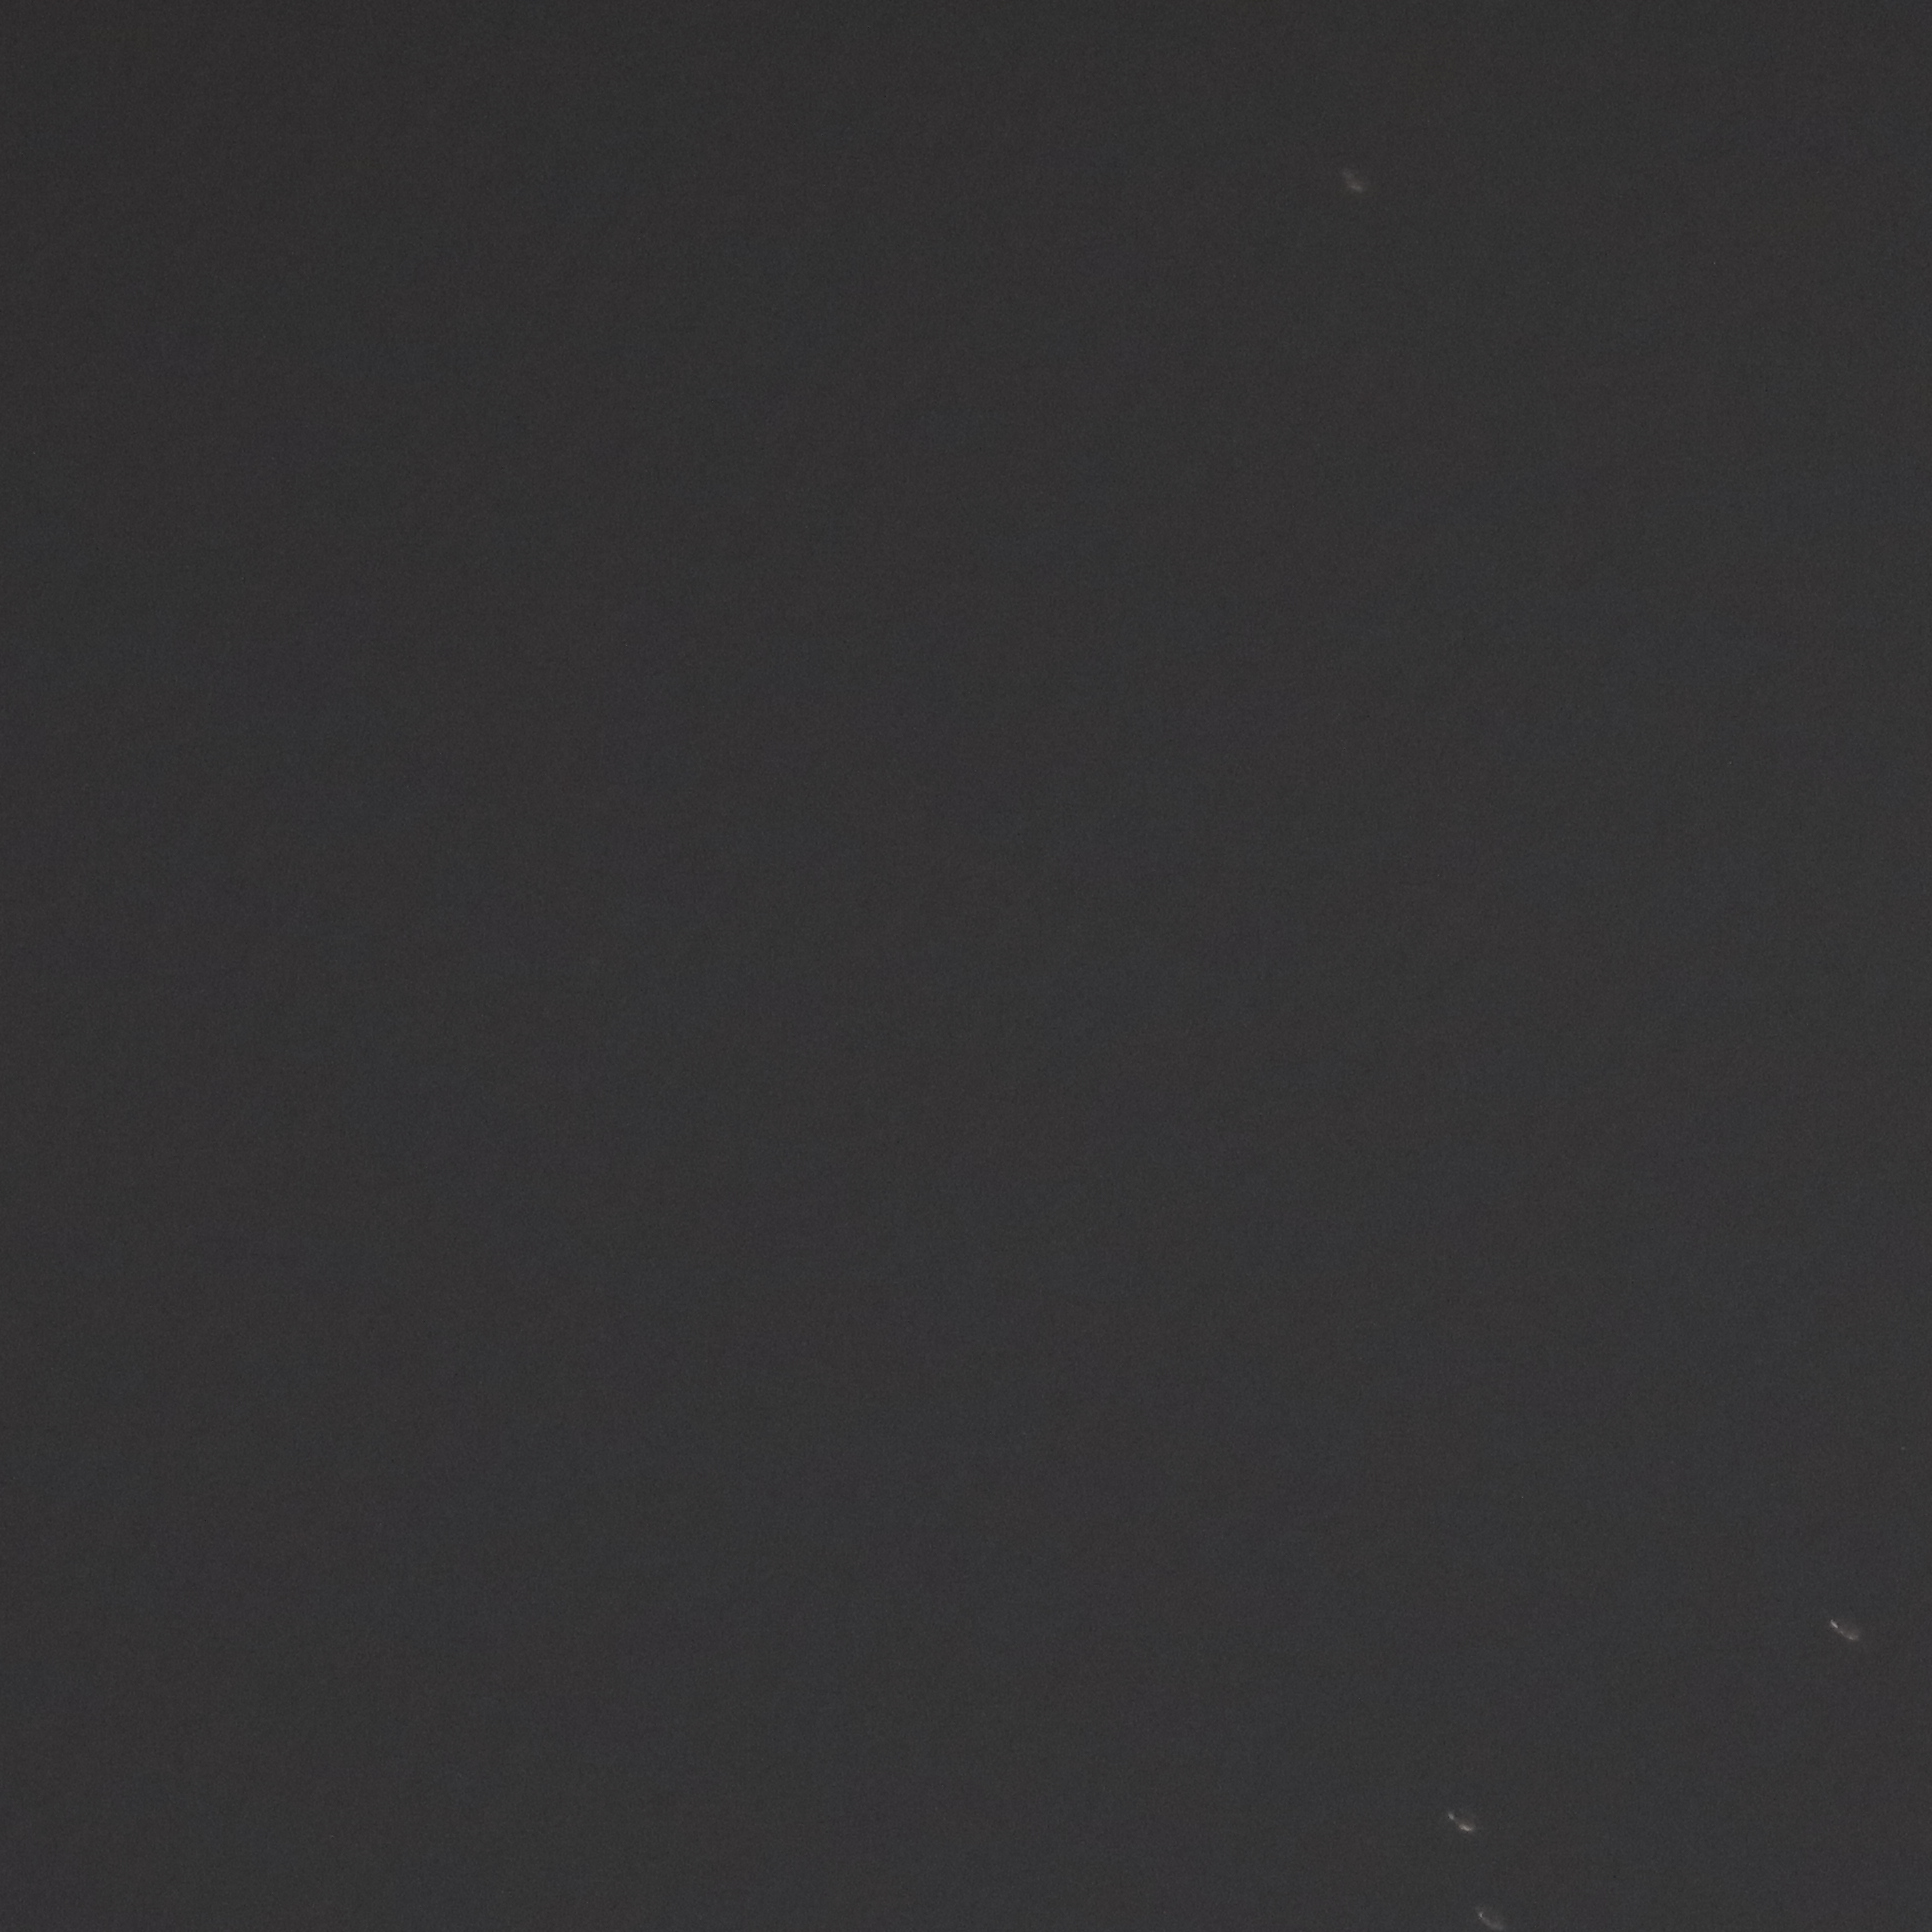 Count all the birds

3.